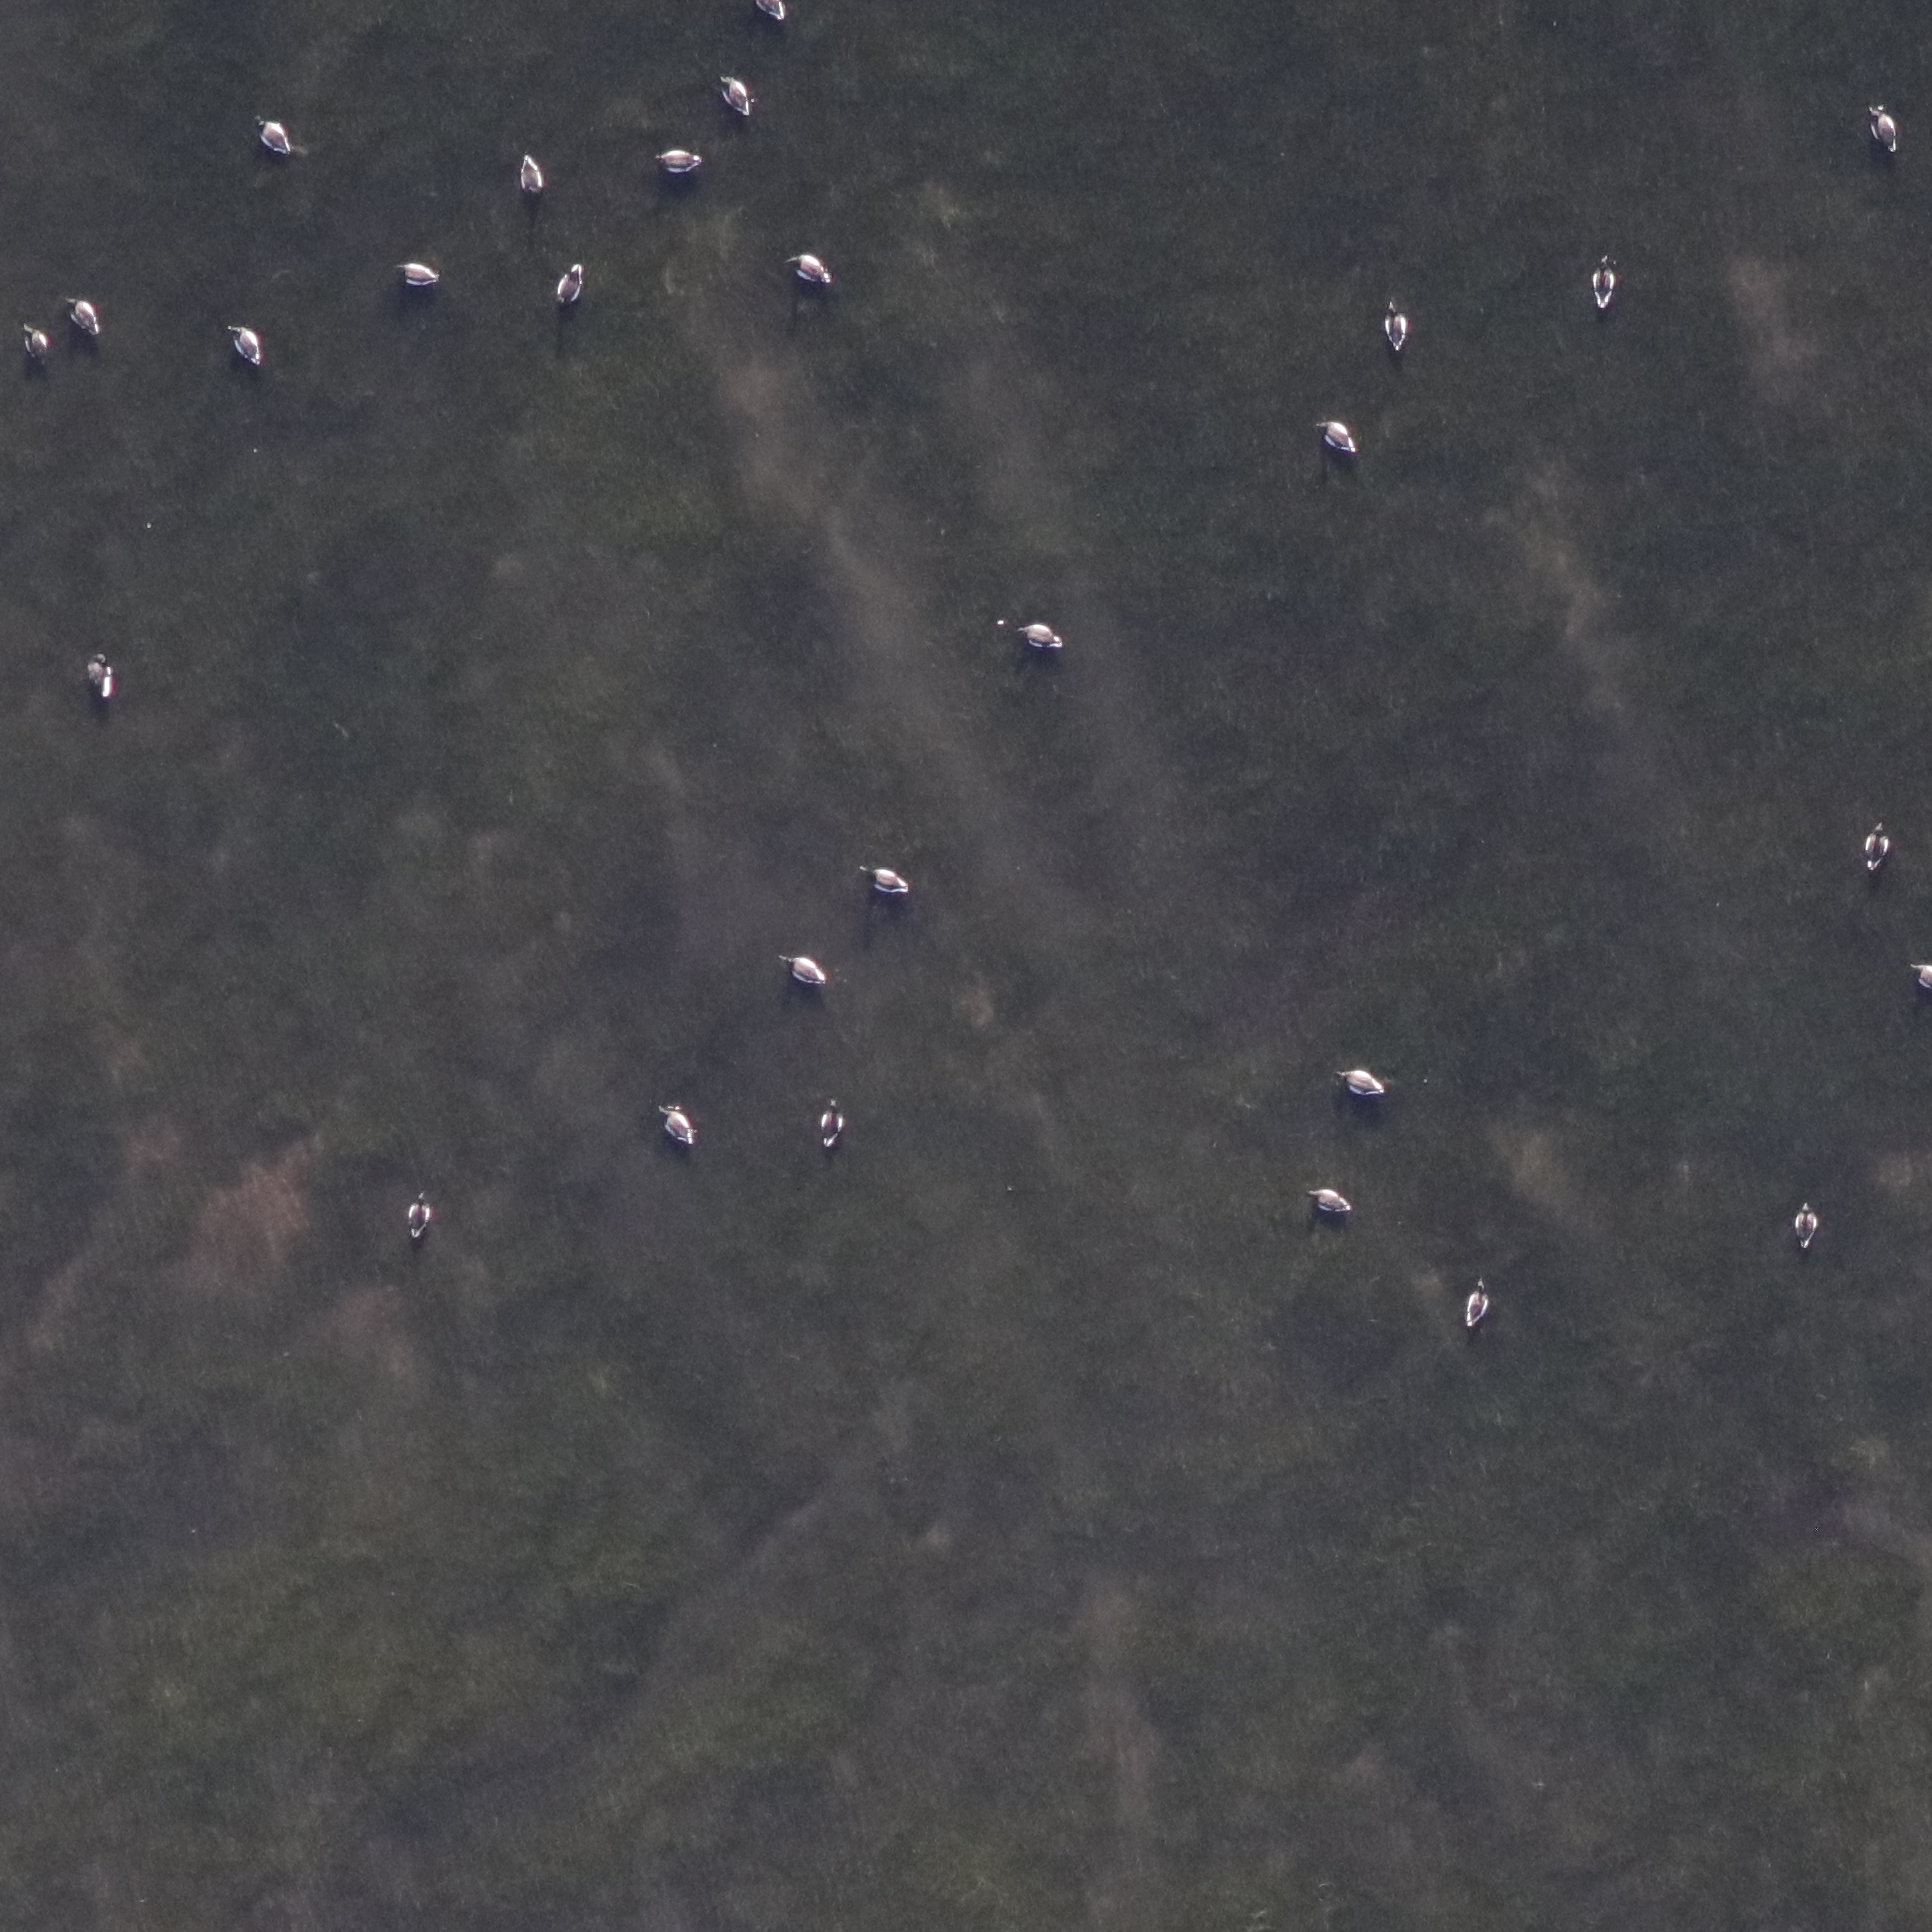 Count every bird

27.